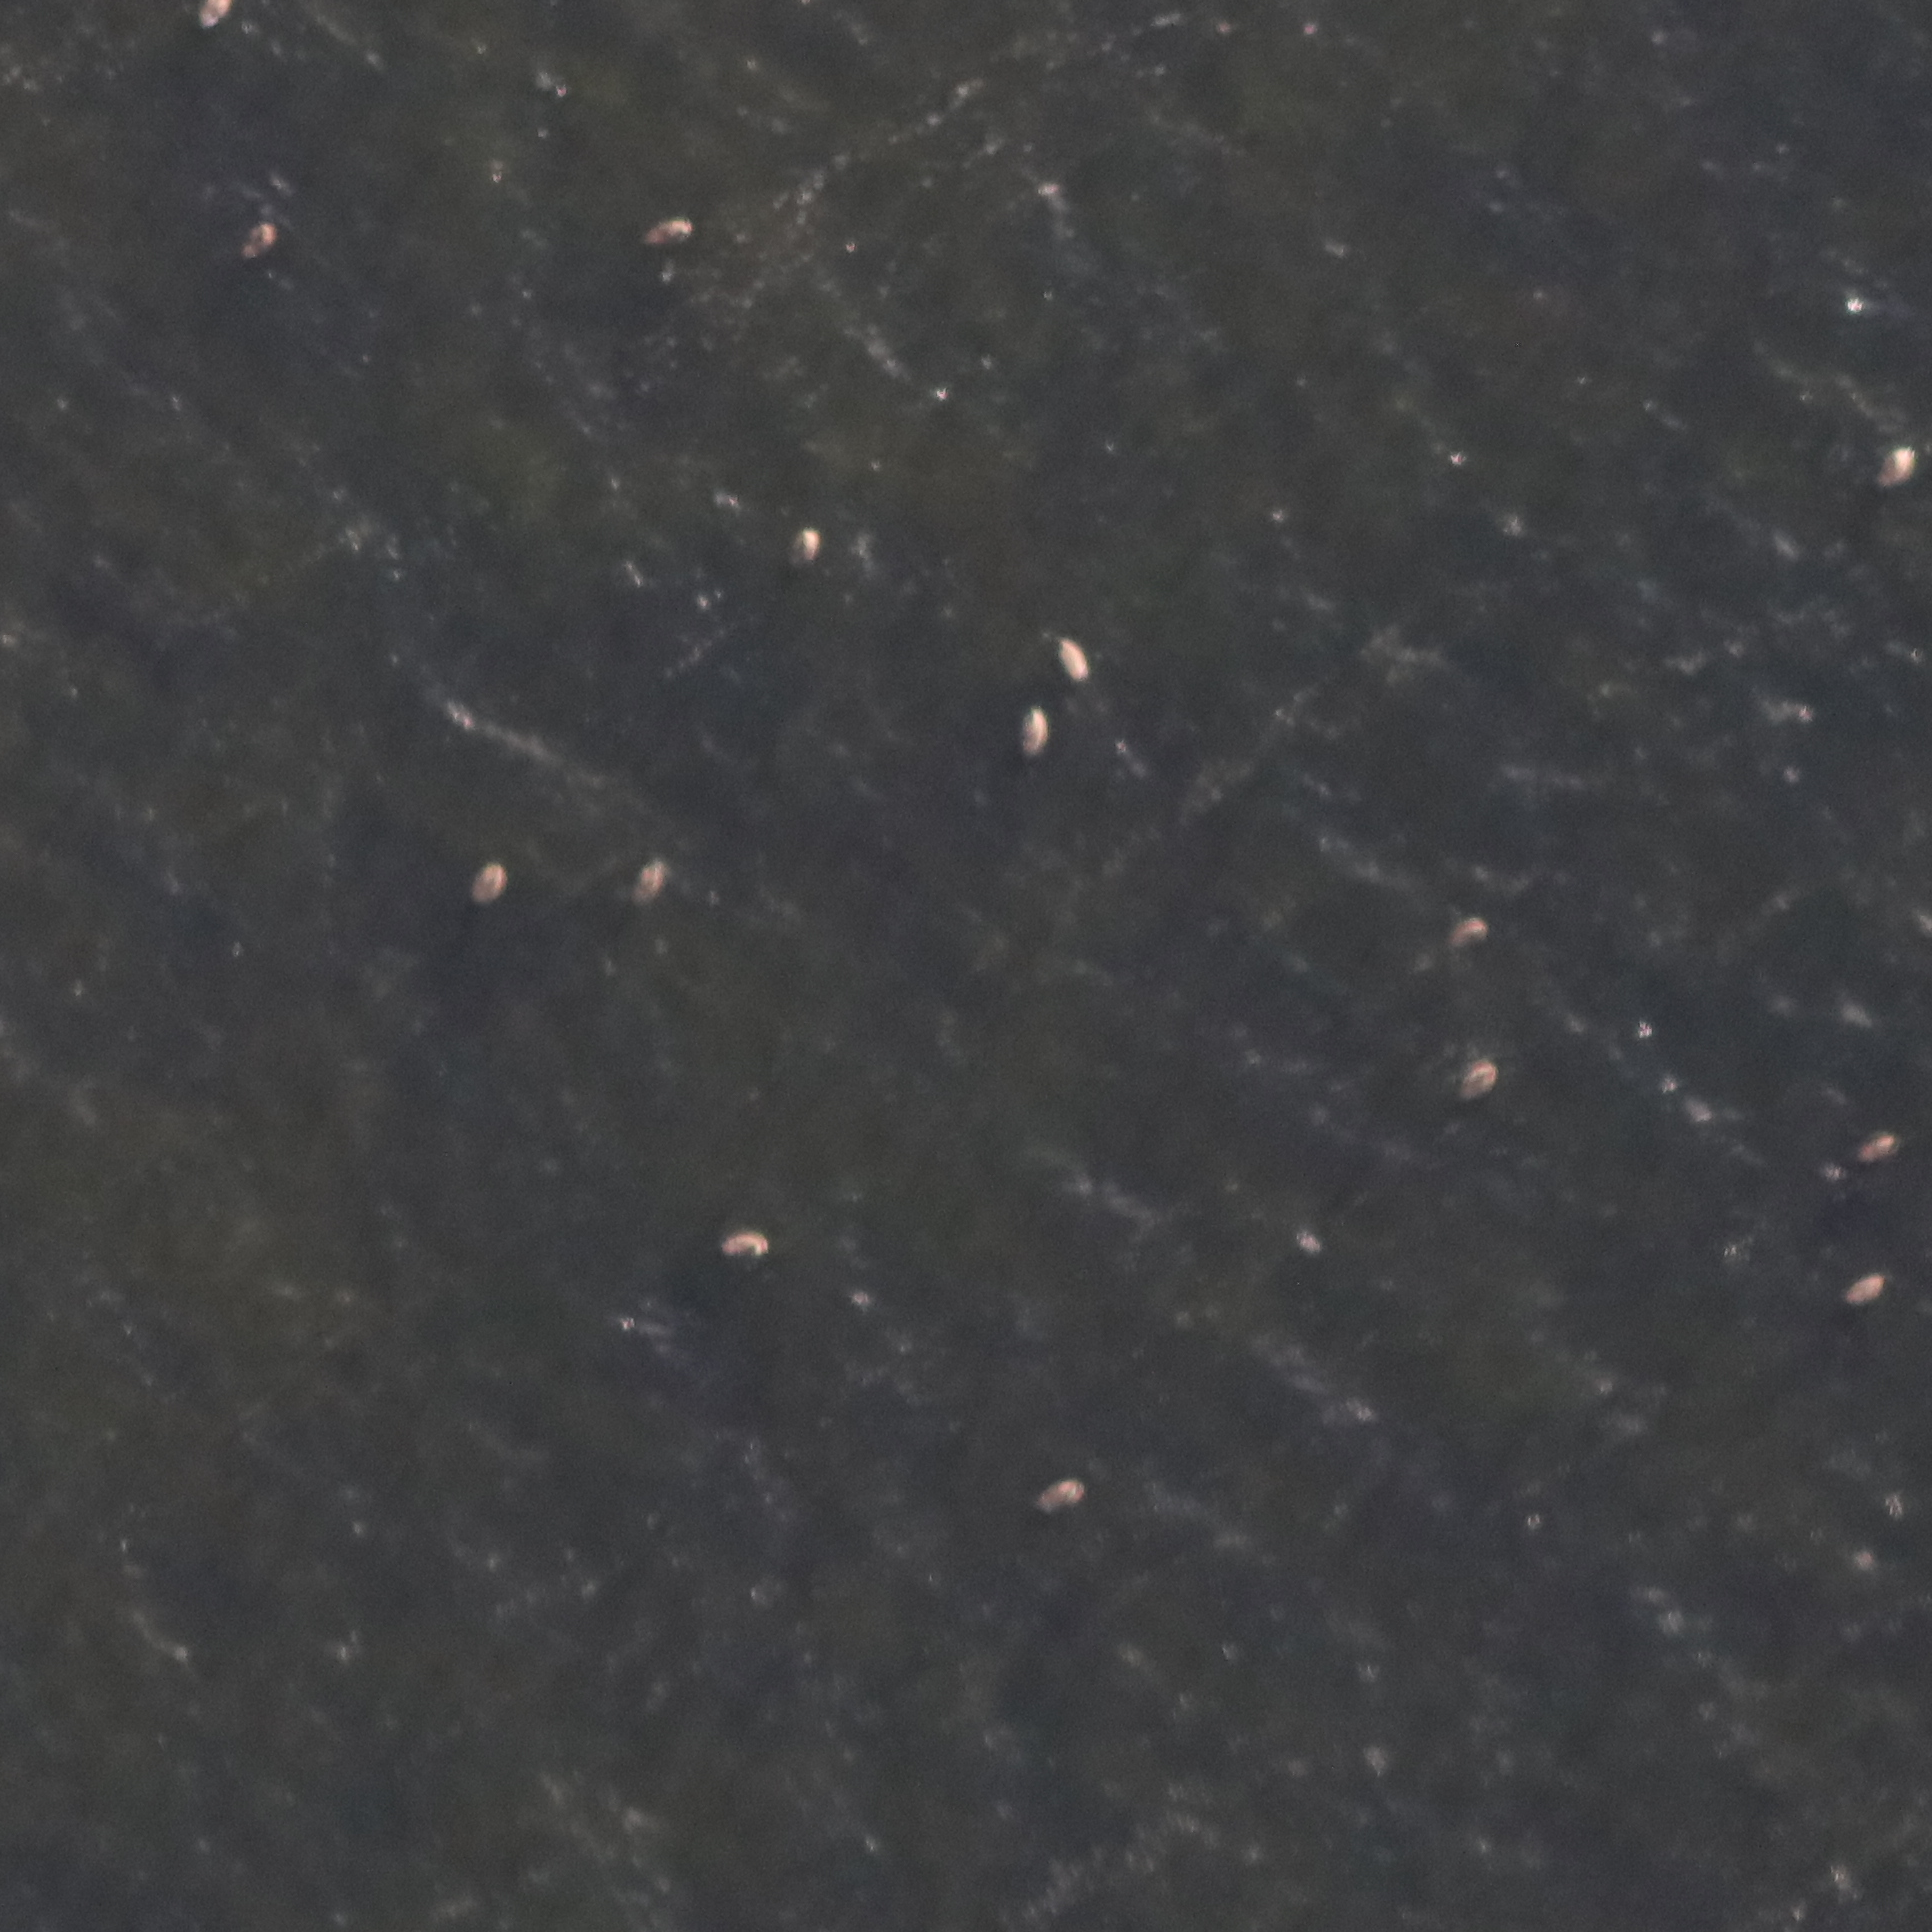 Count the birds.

15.